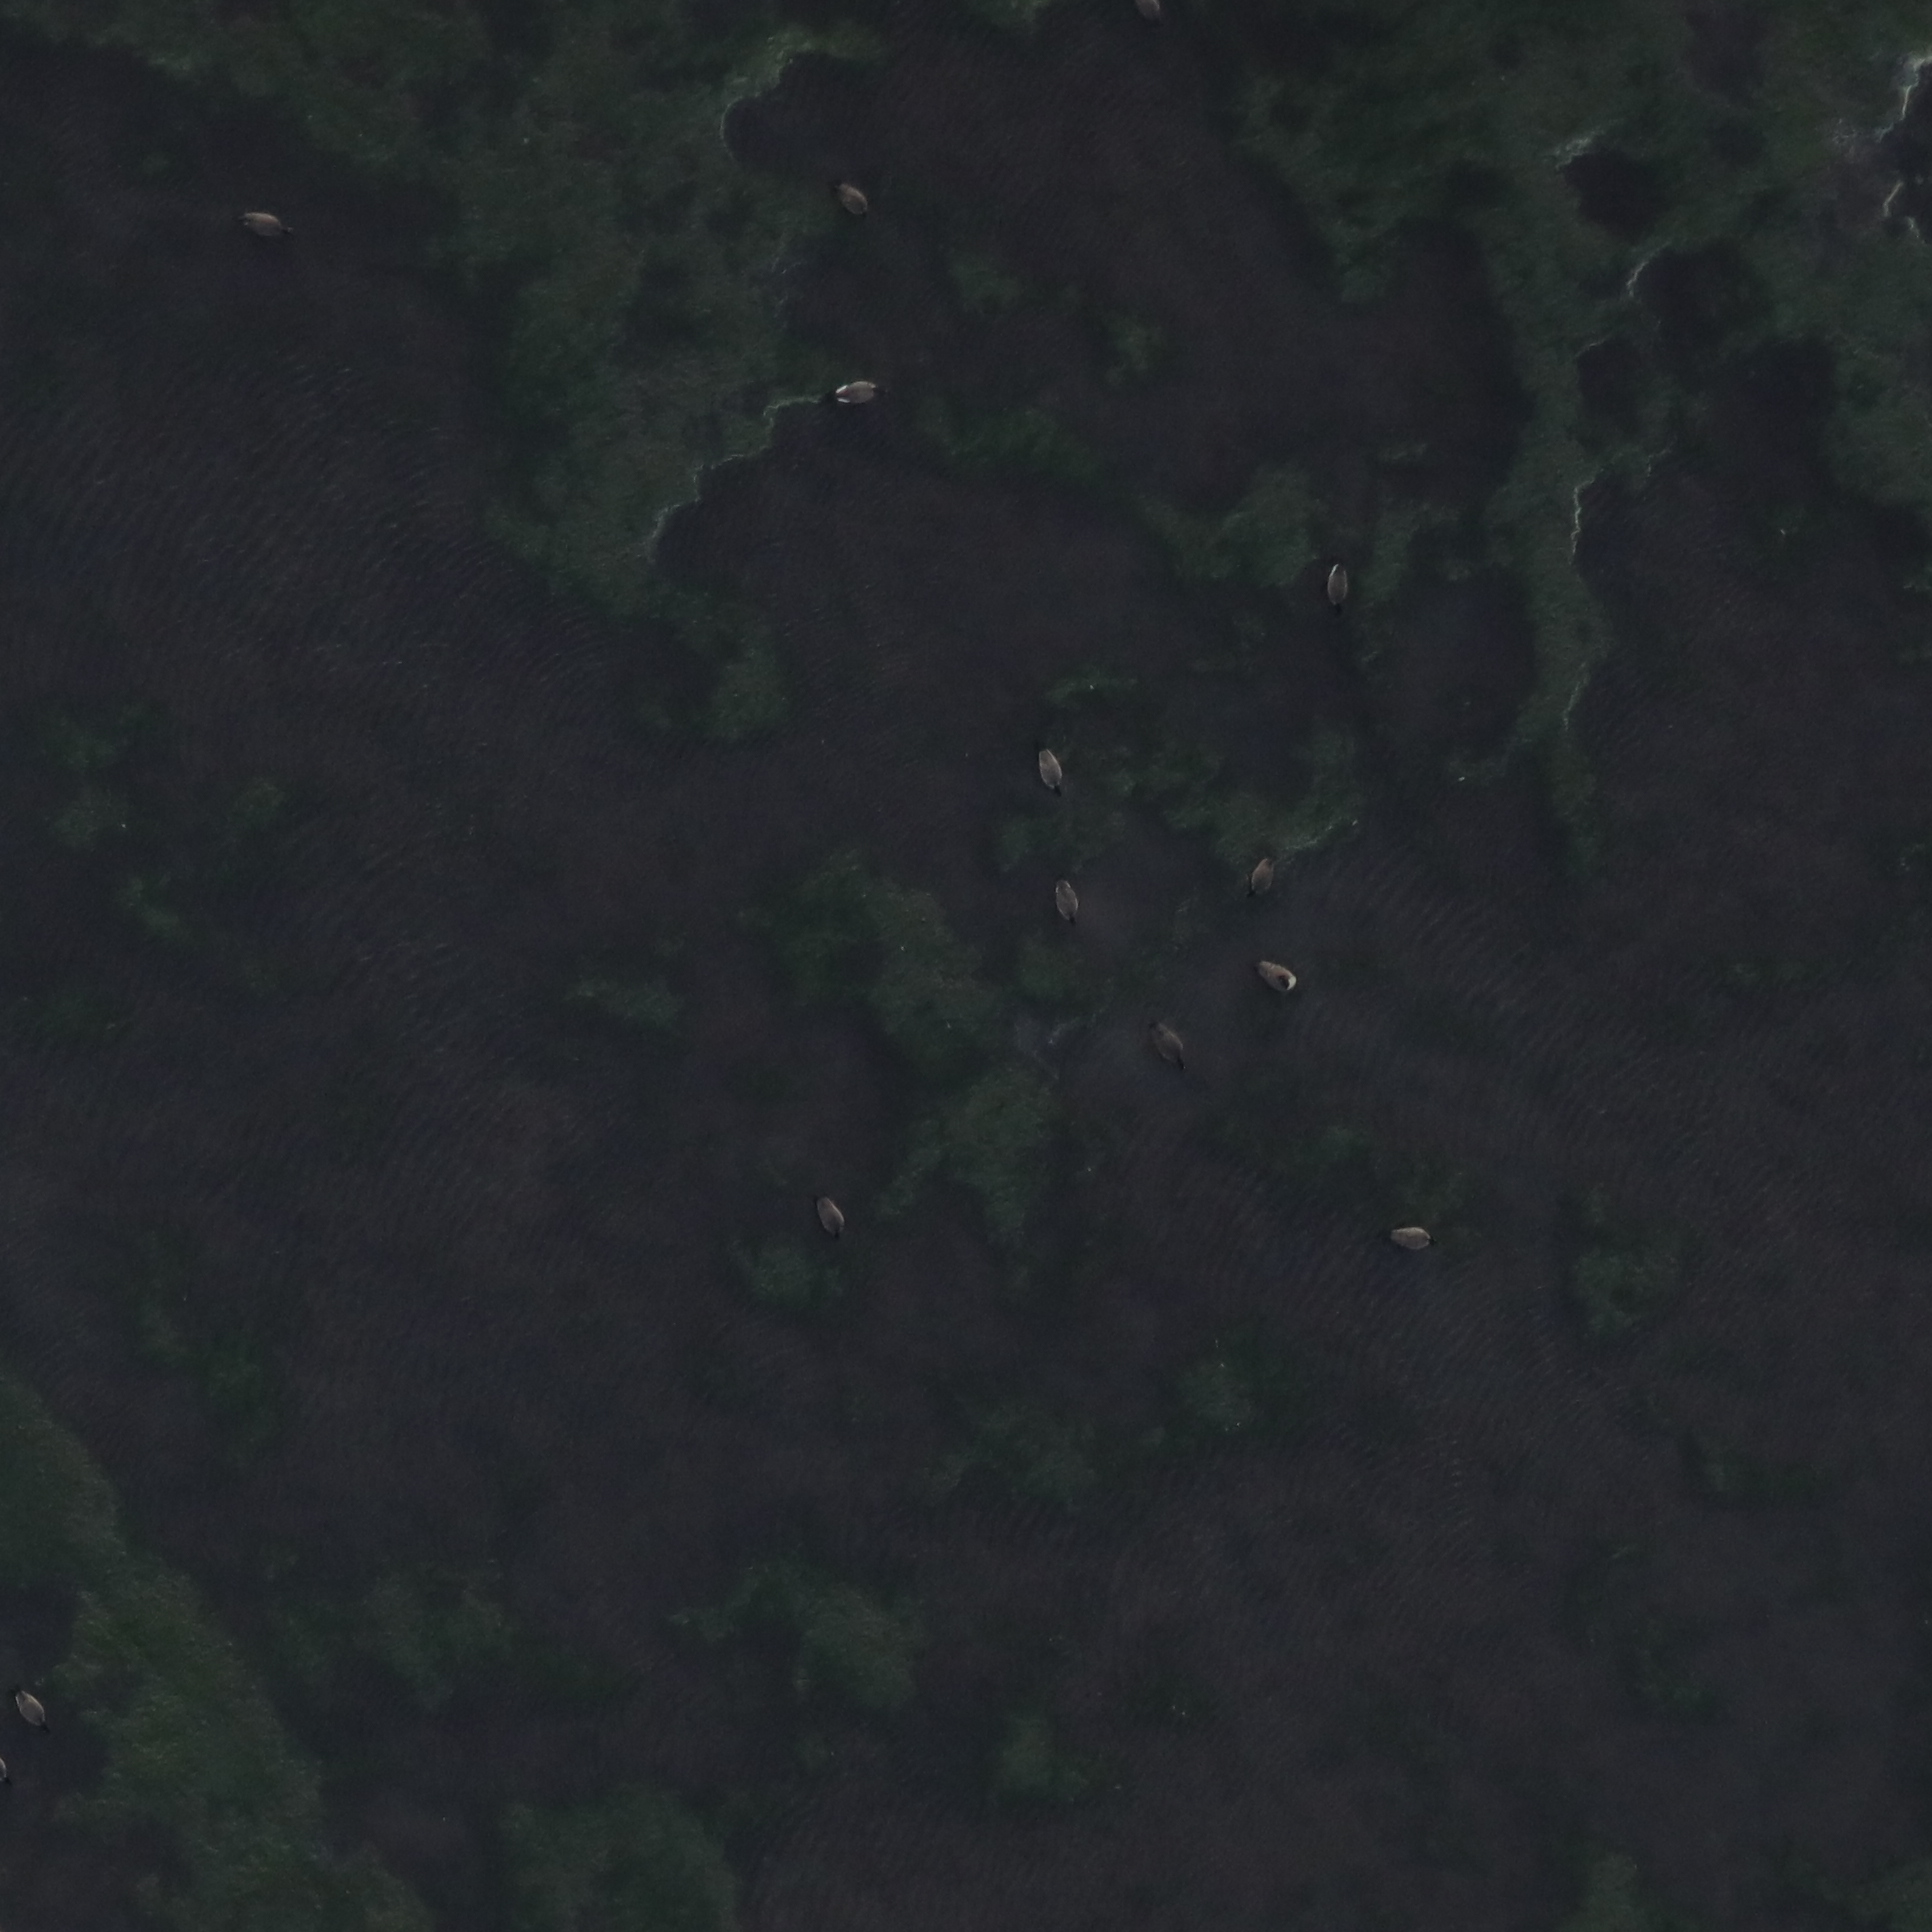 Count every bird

12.